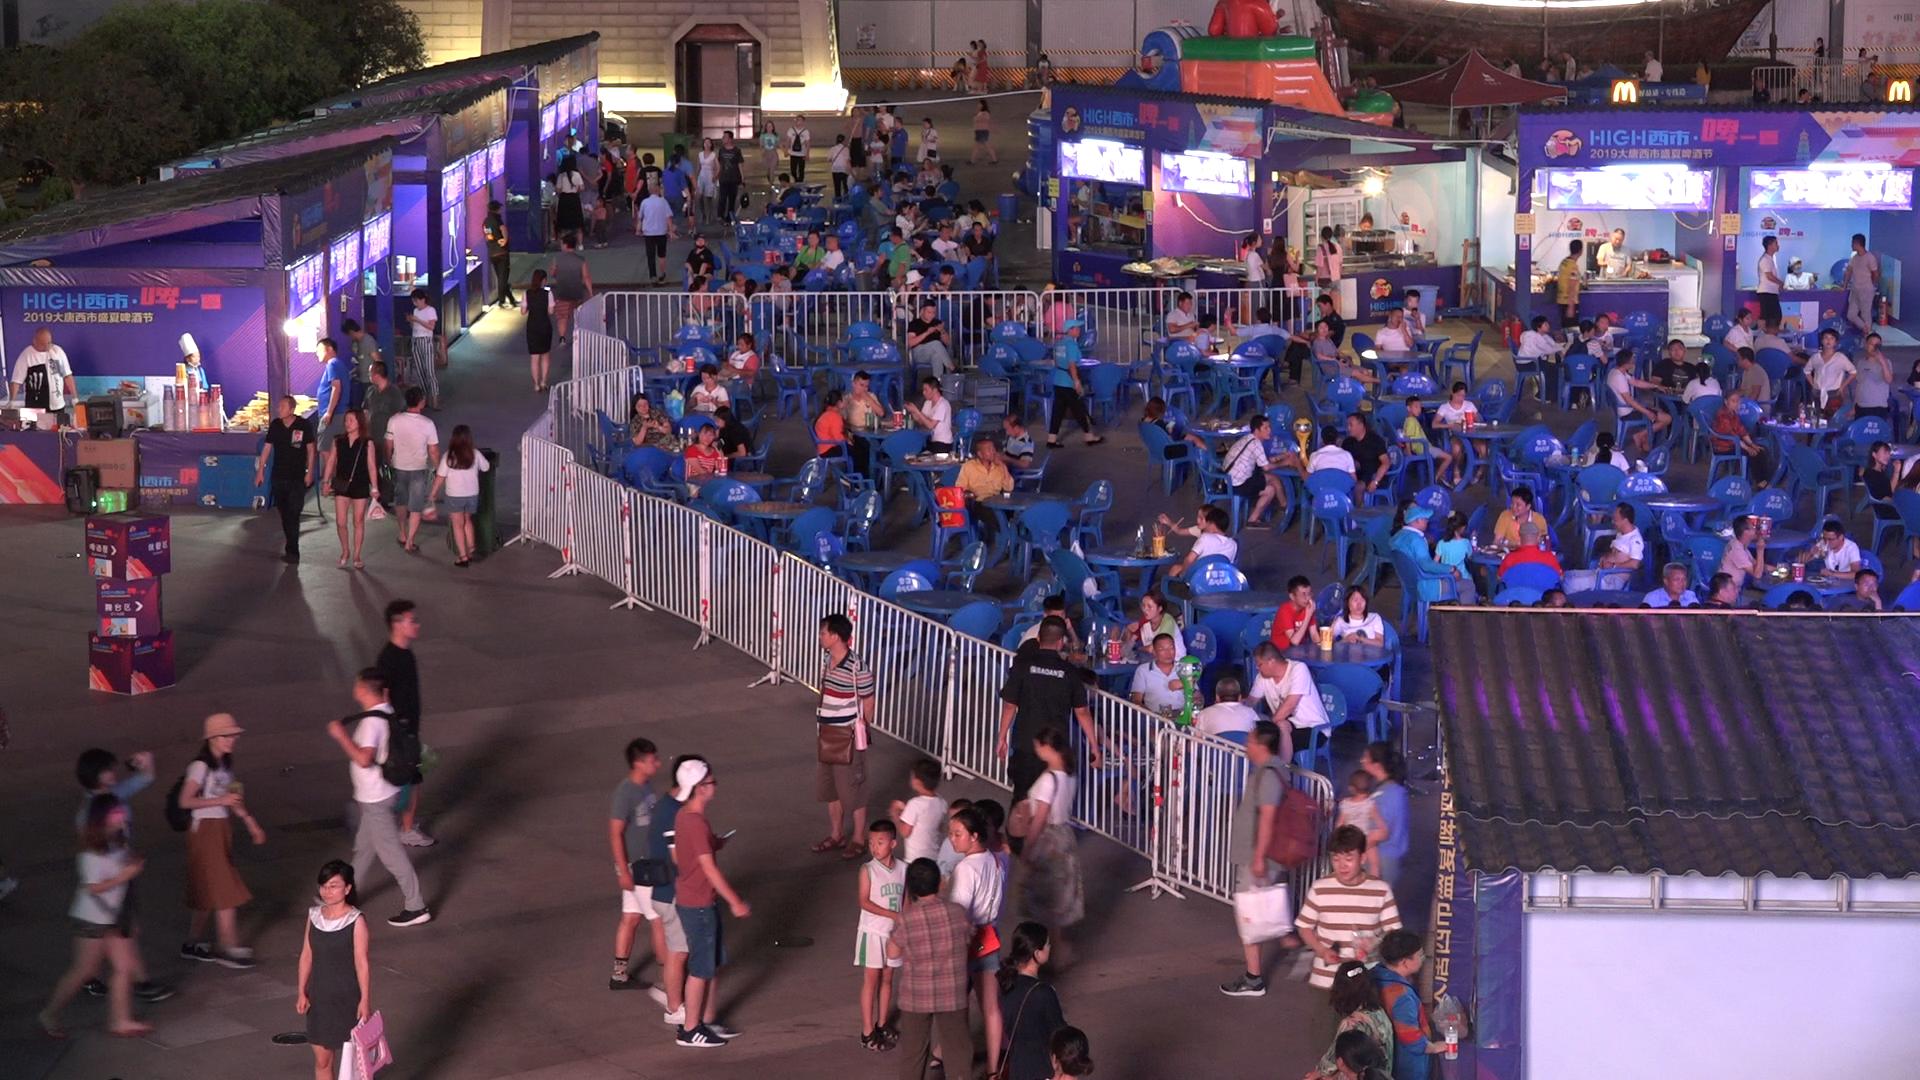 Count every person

188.